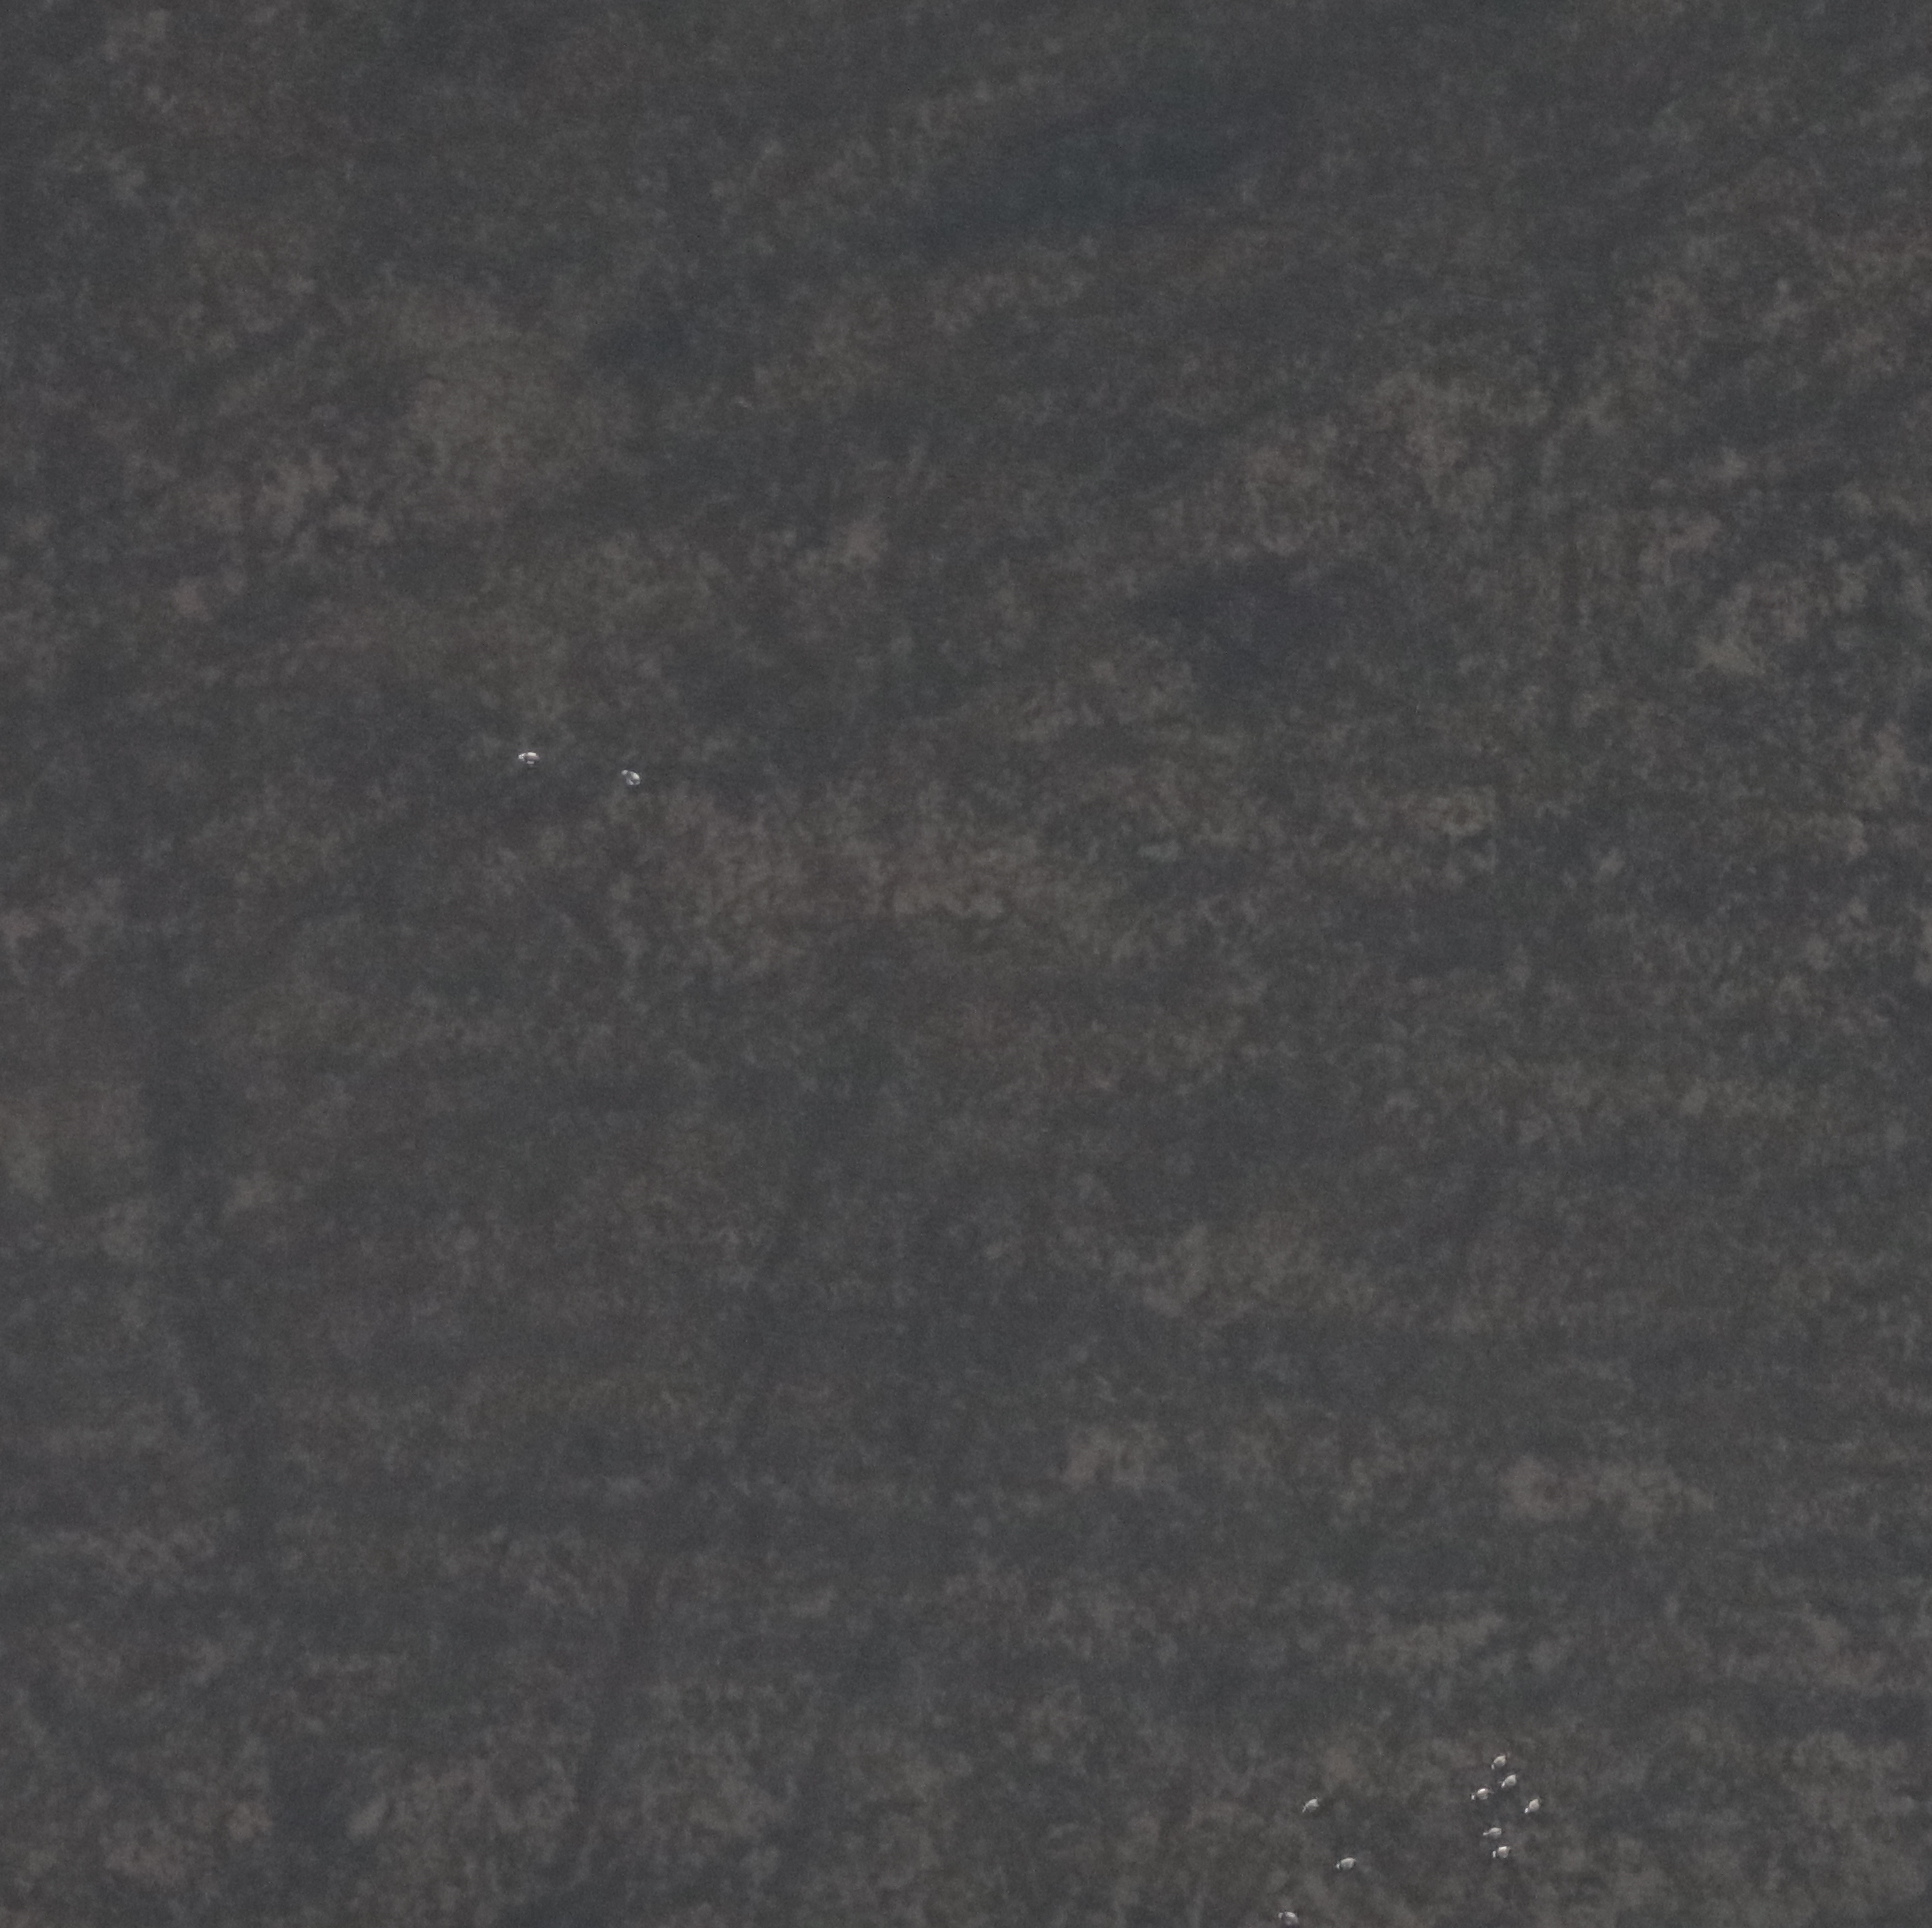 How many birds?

11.